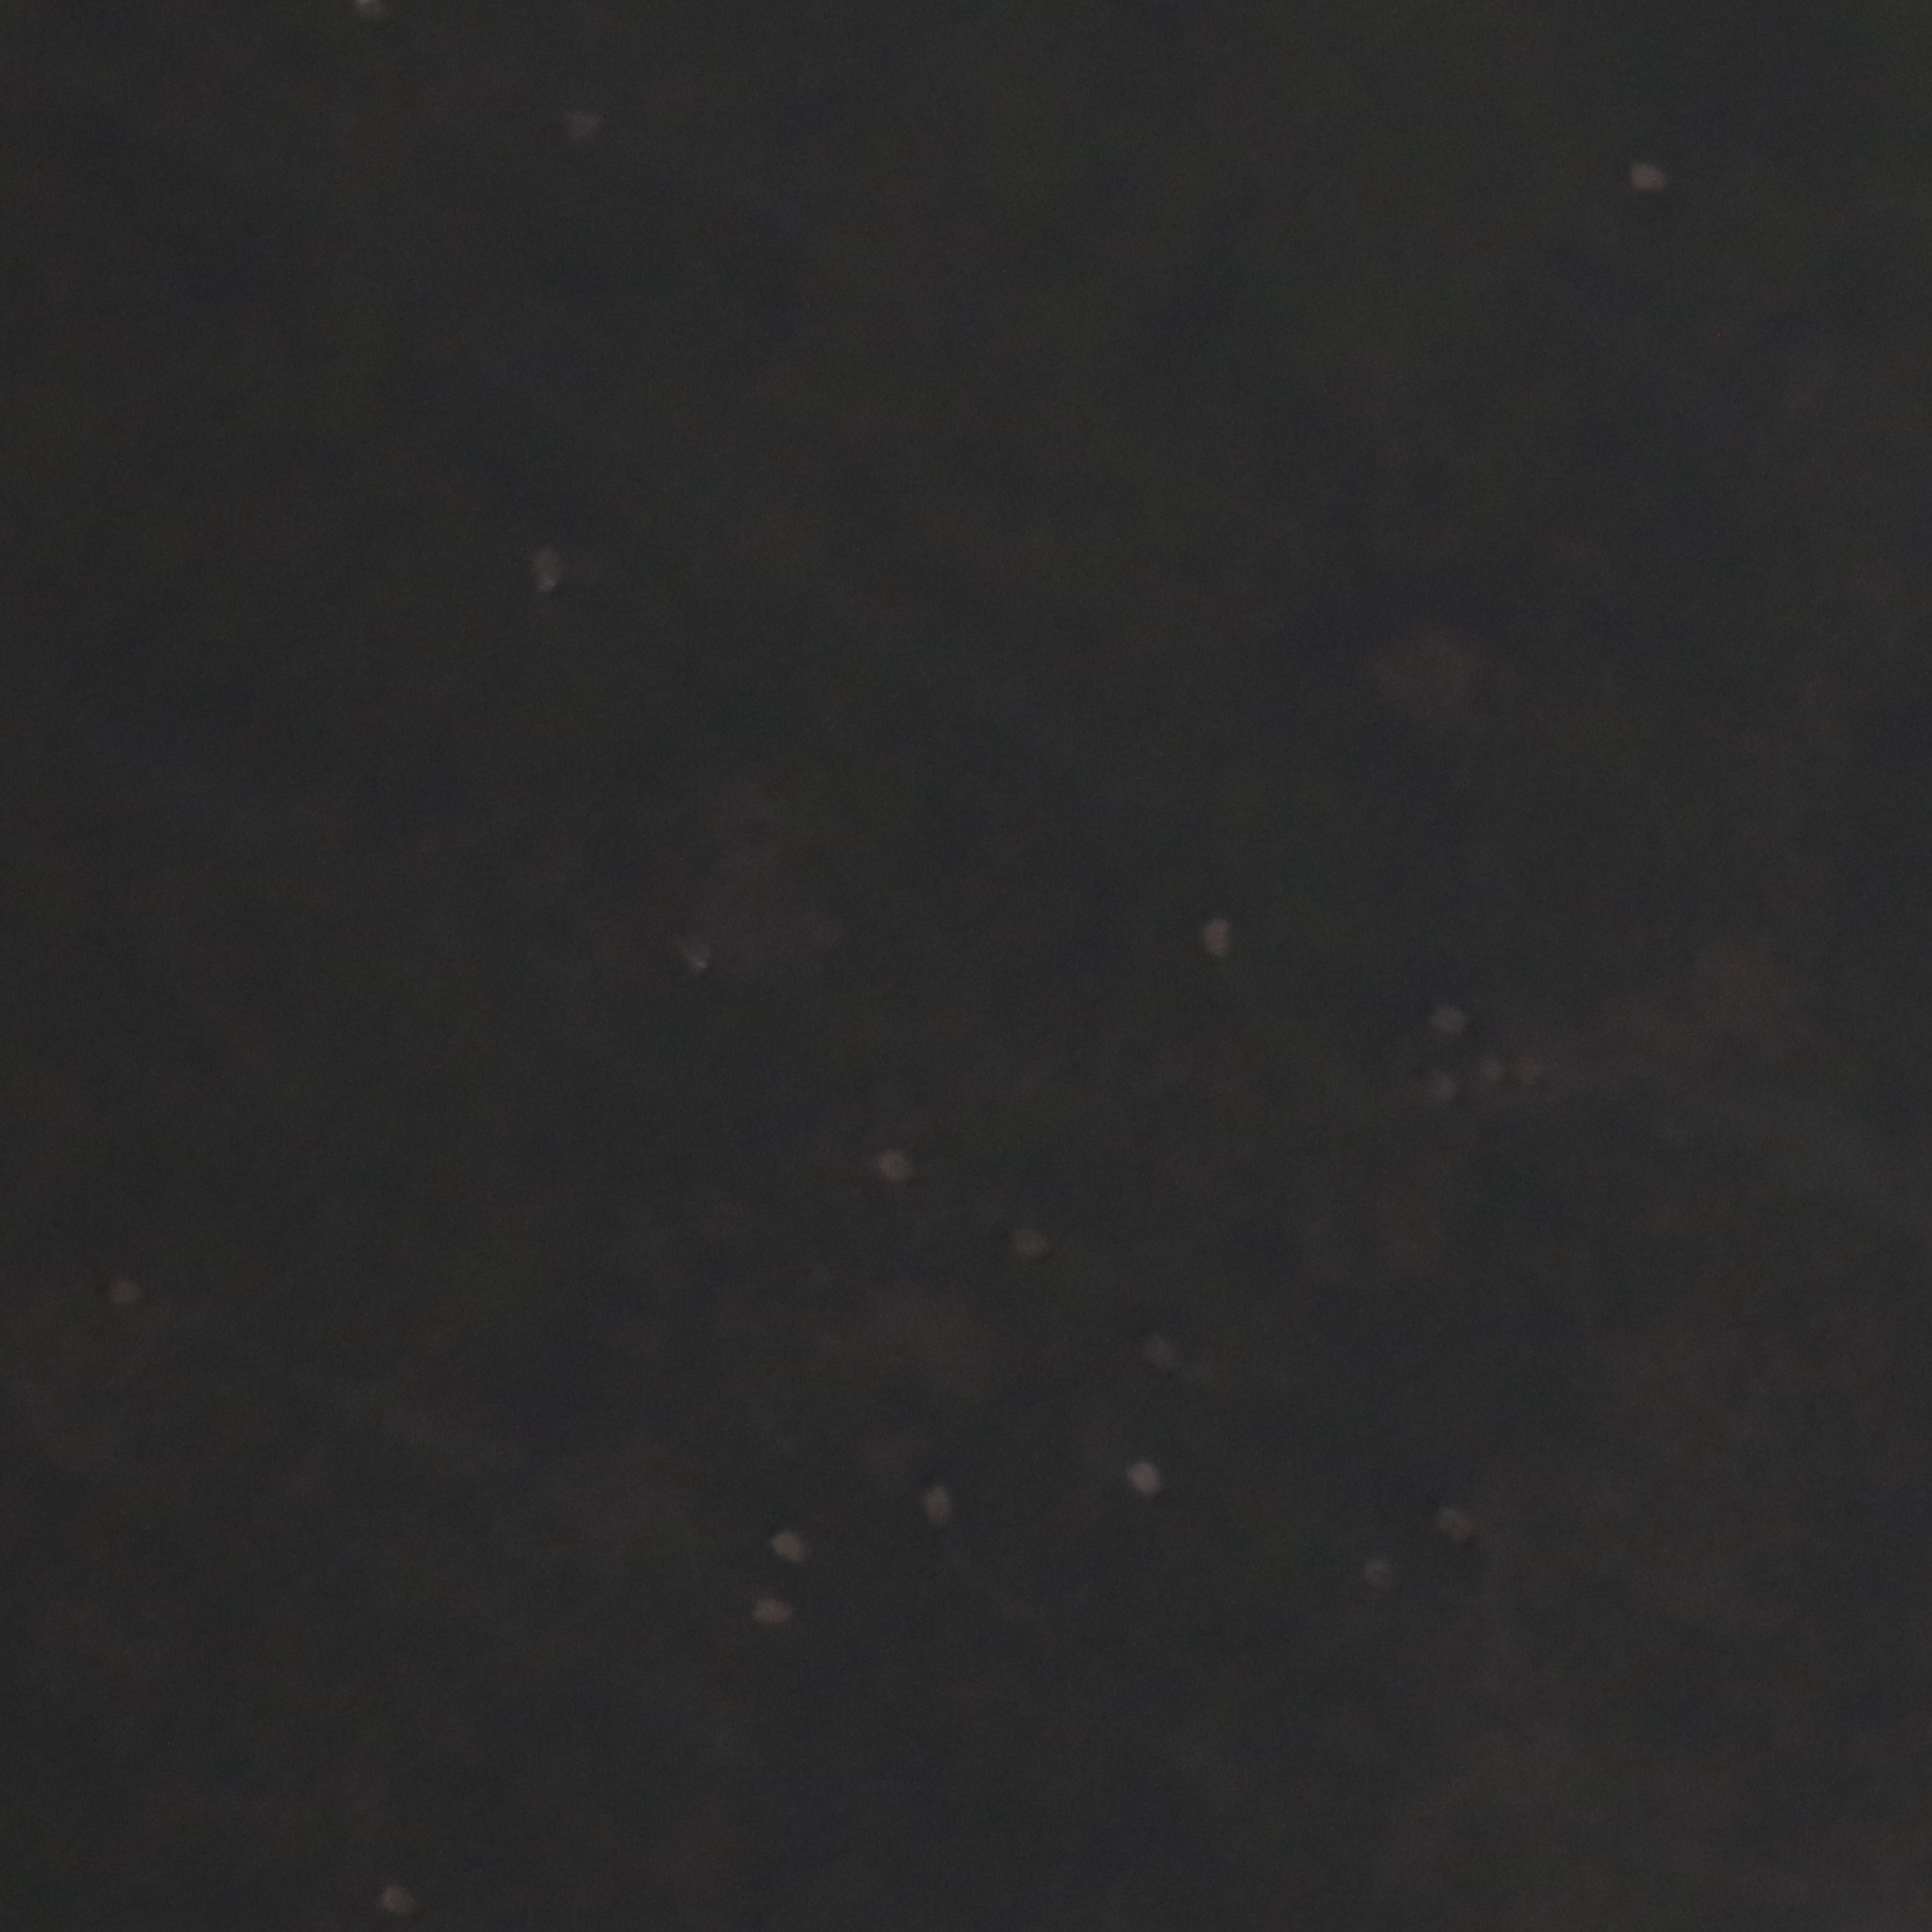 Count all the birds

21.